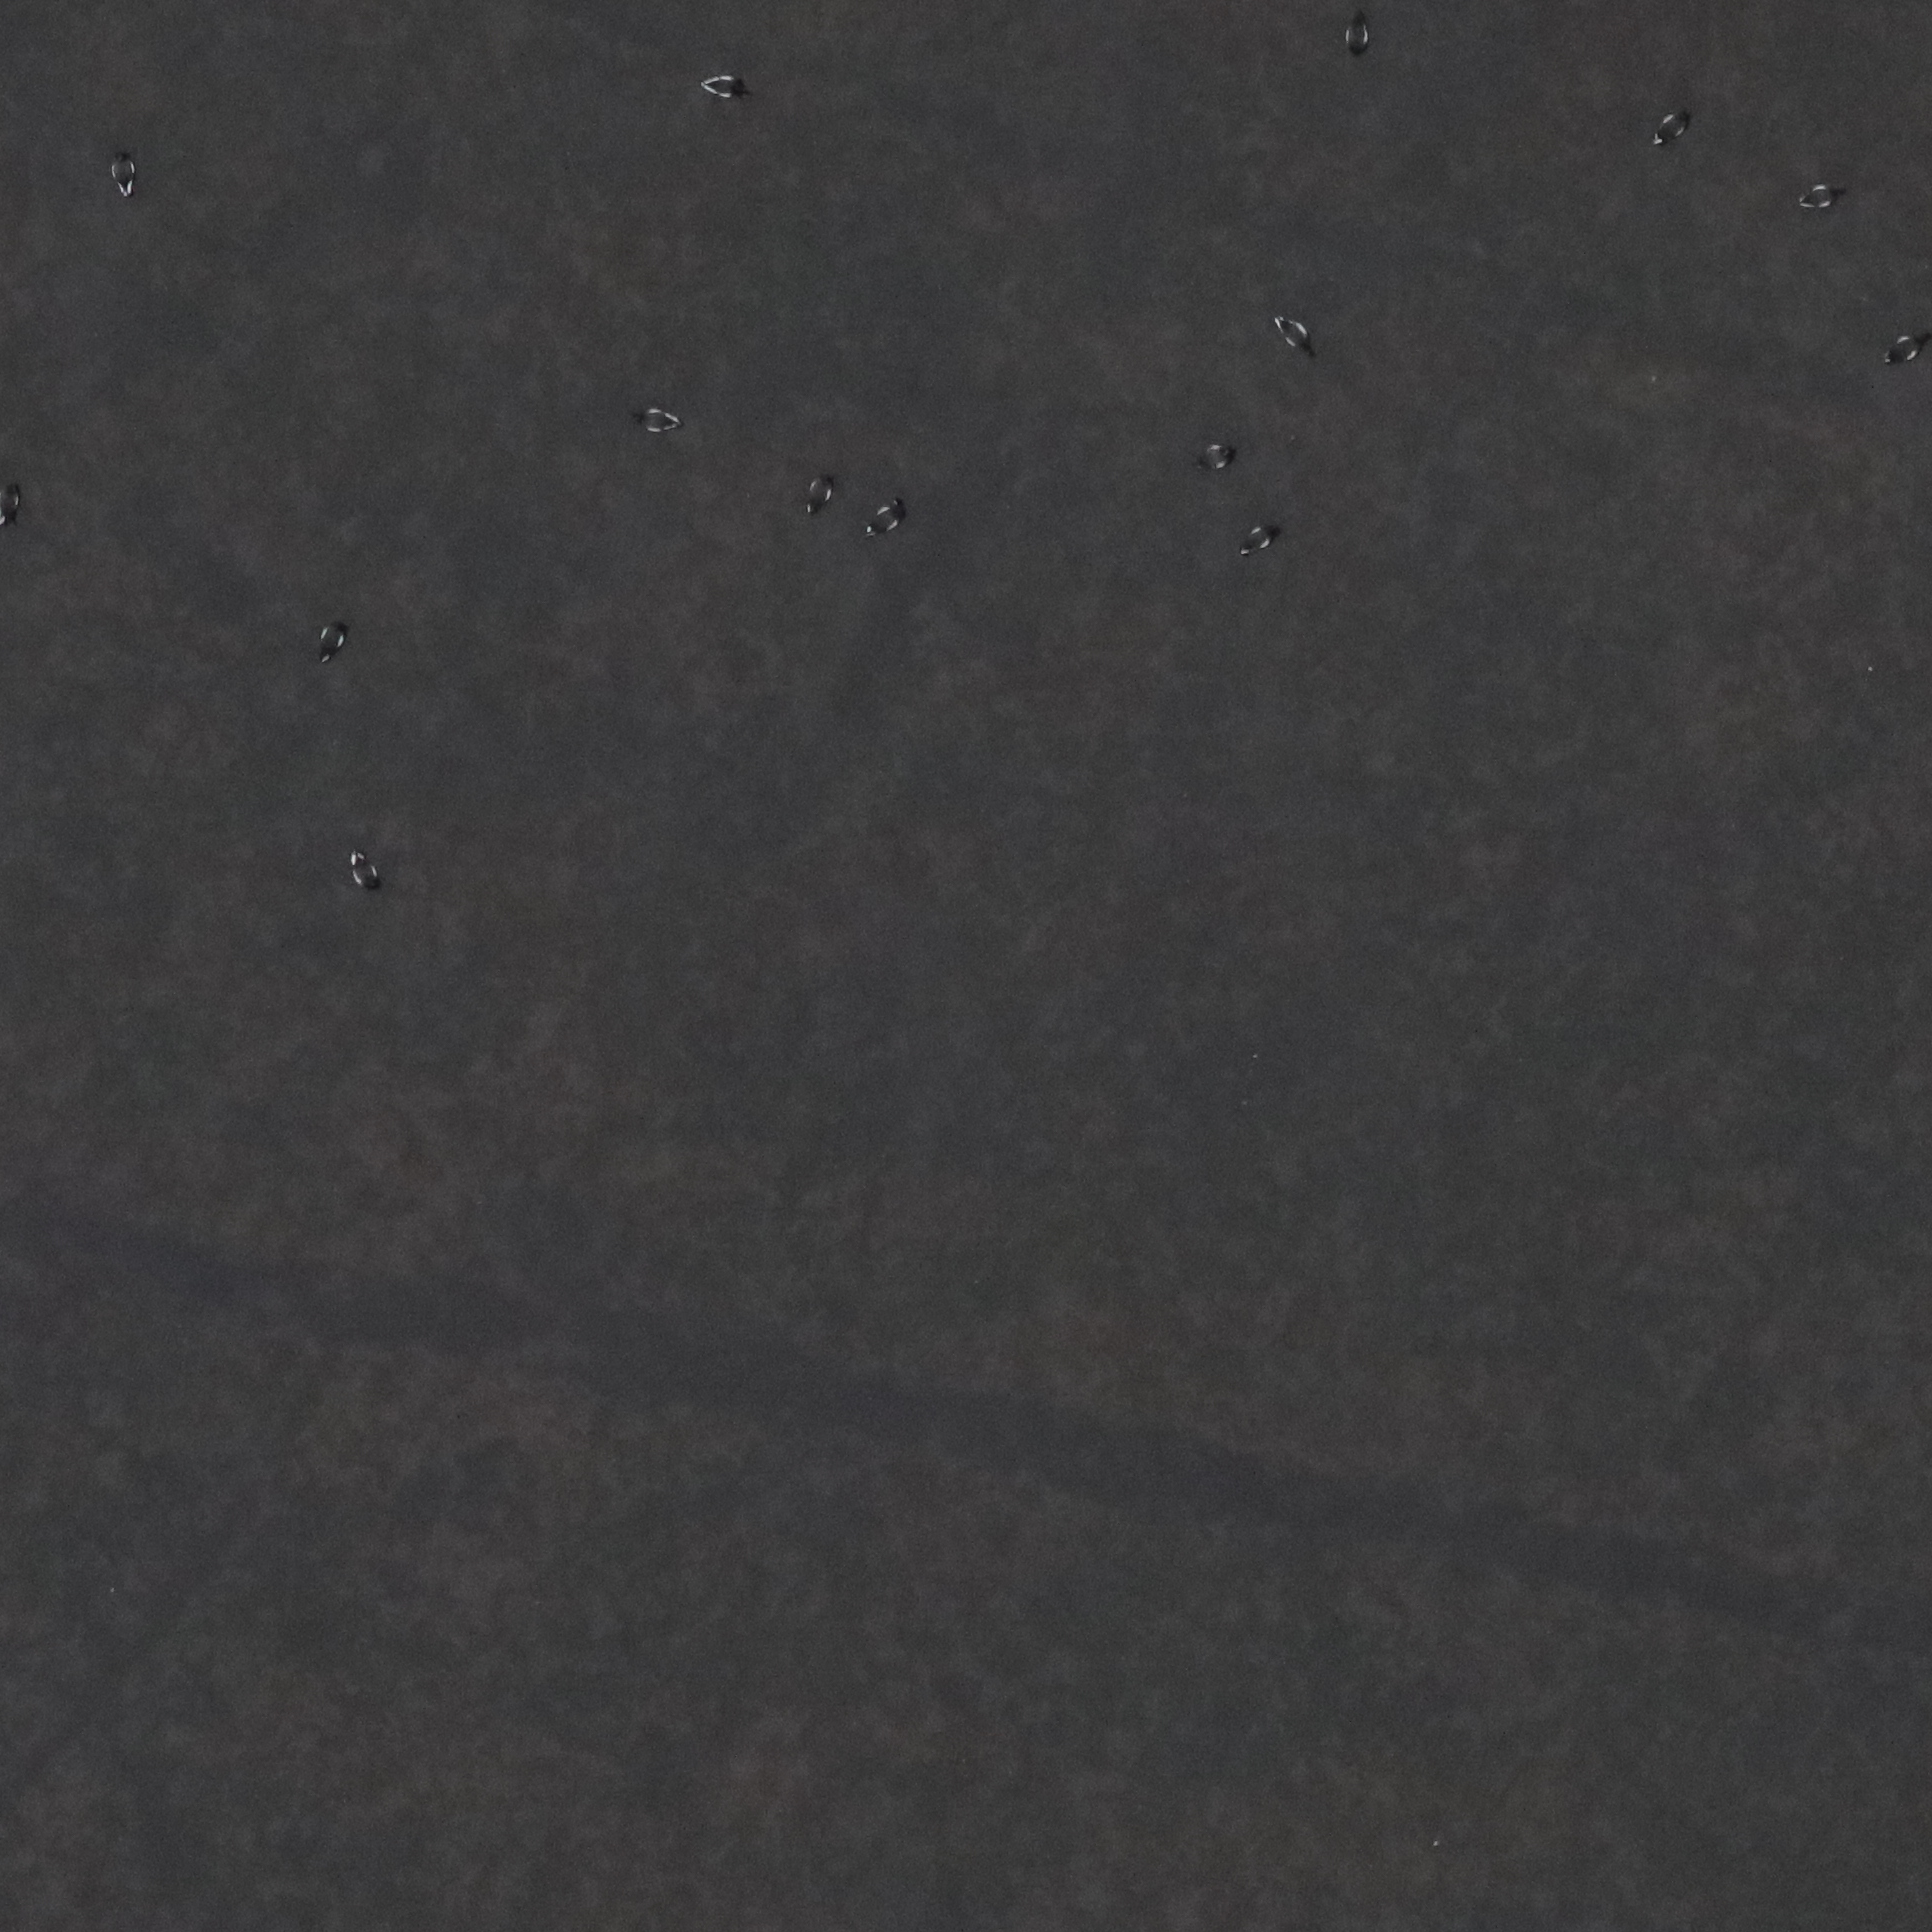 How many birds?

15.